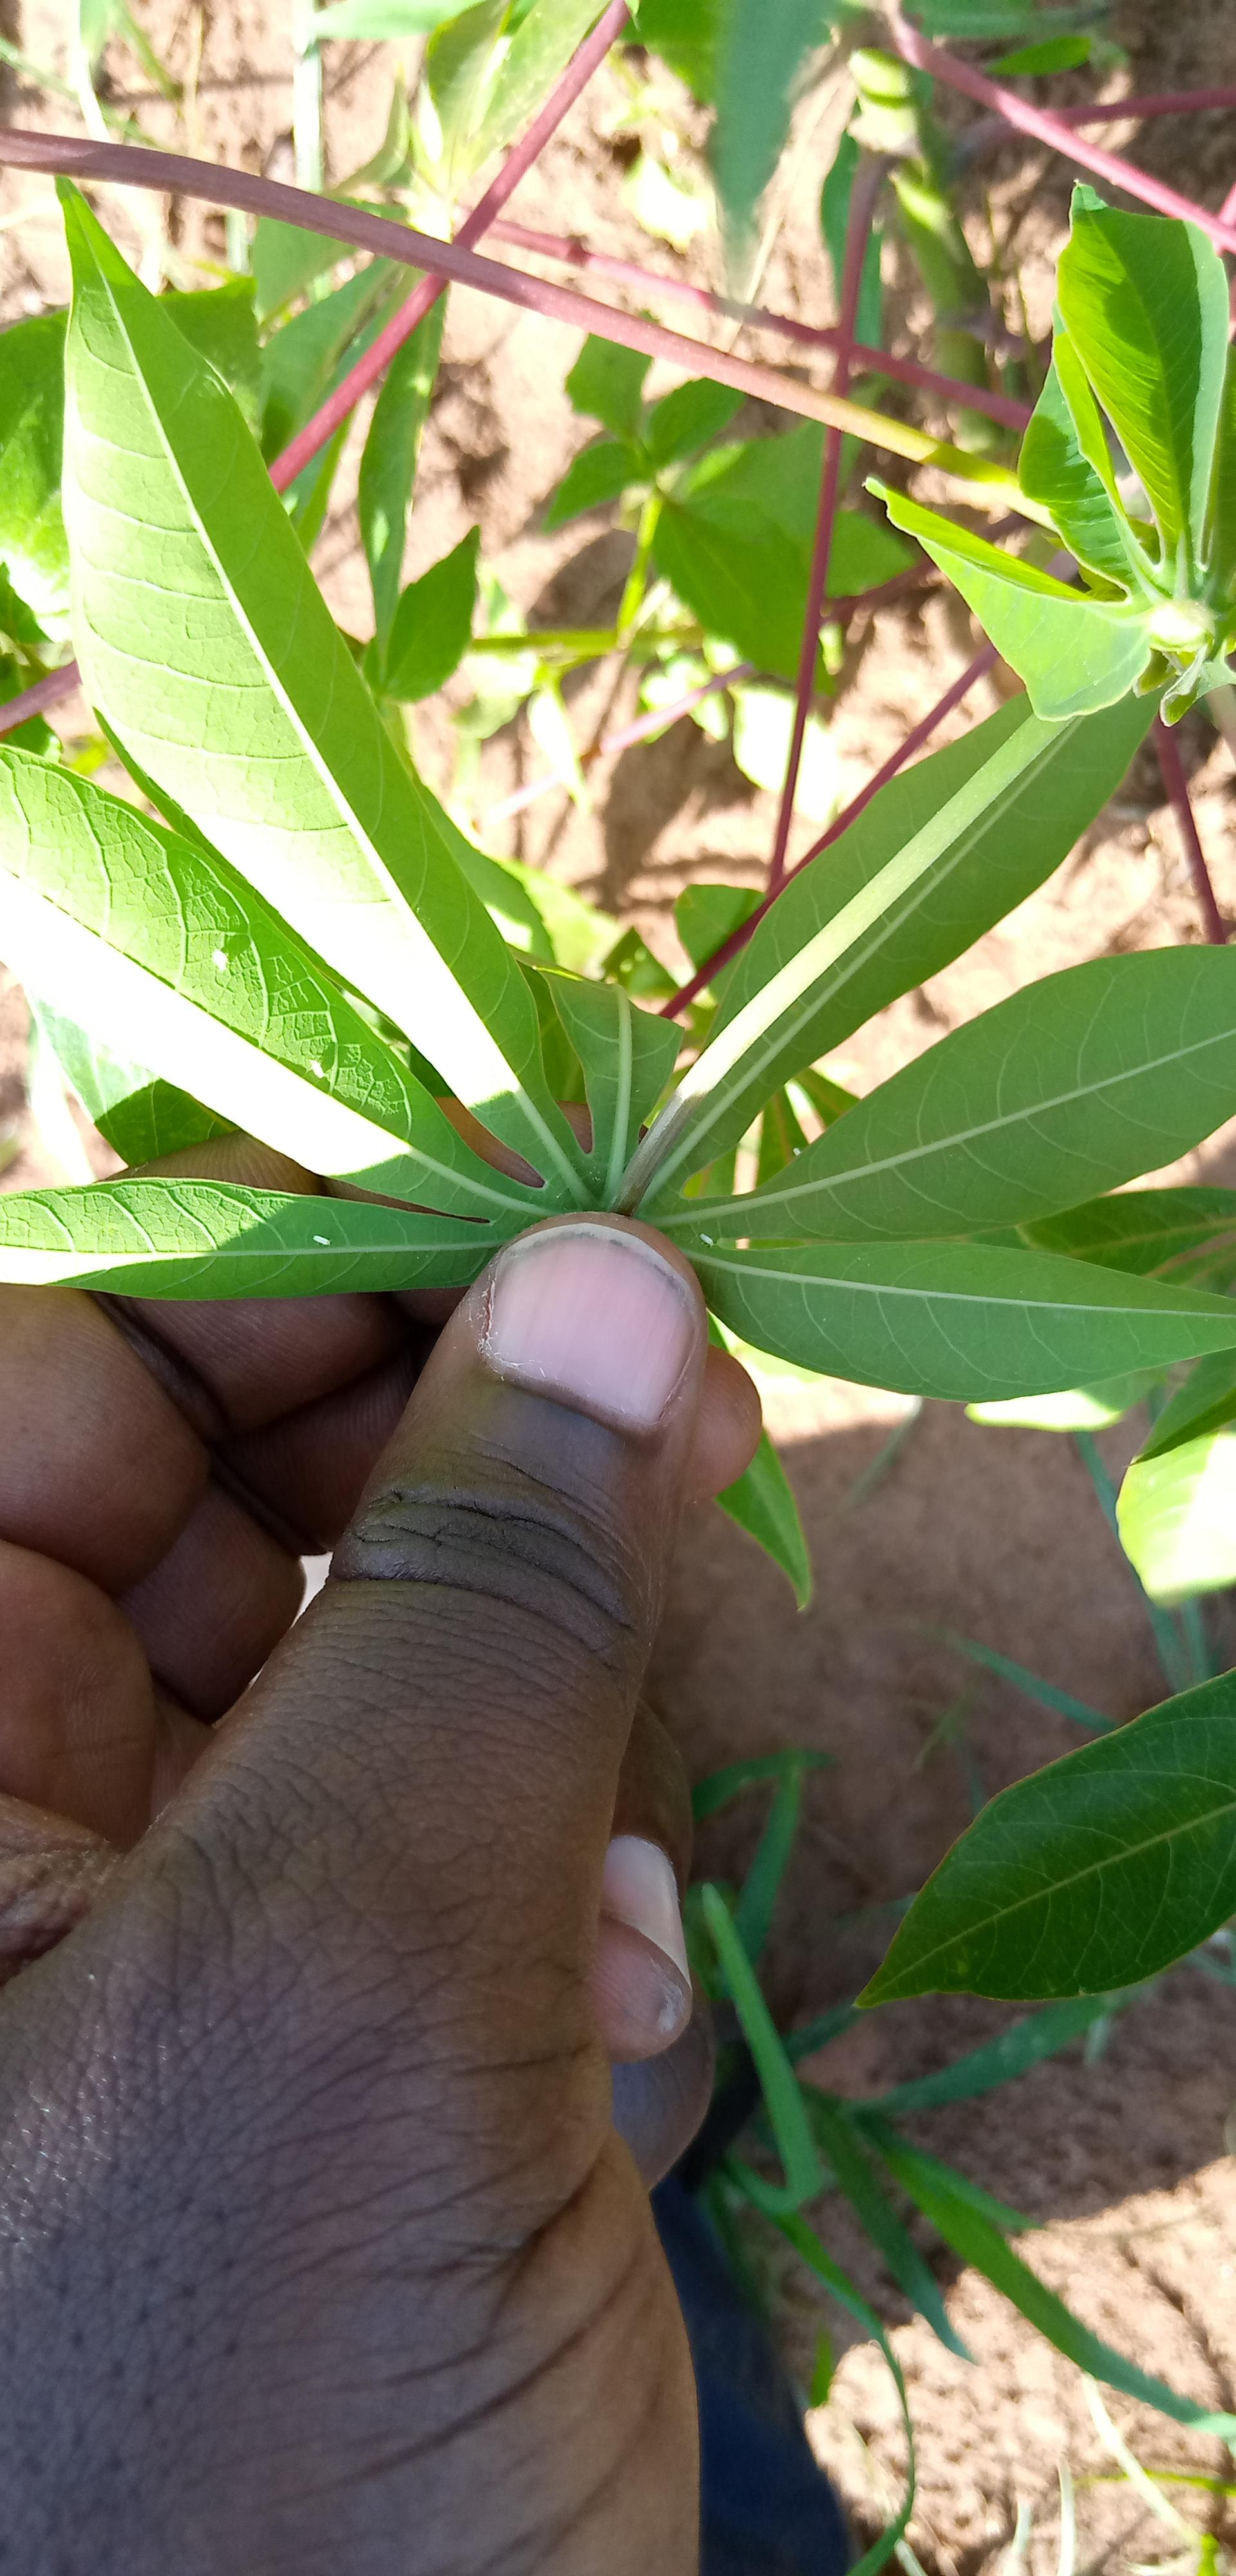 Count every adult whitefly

4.